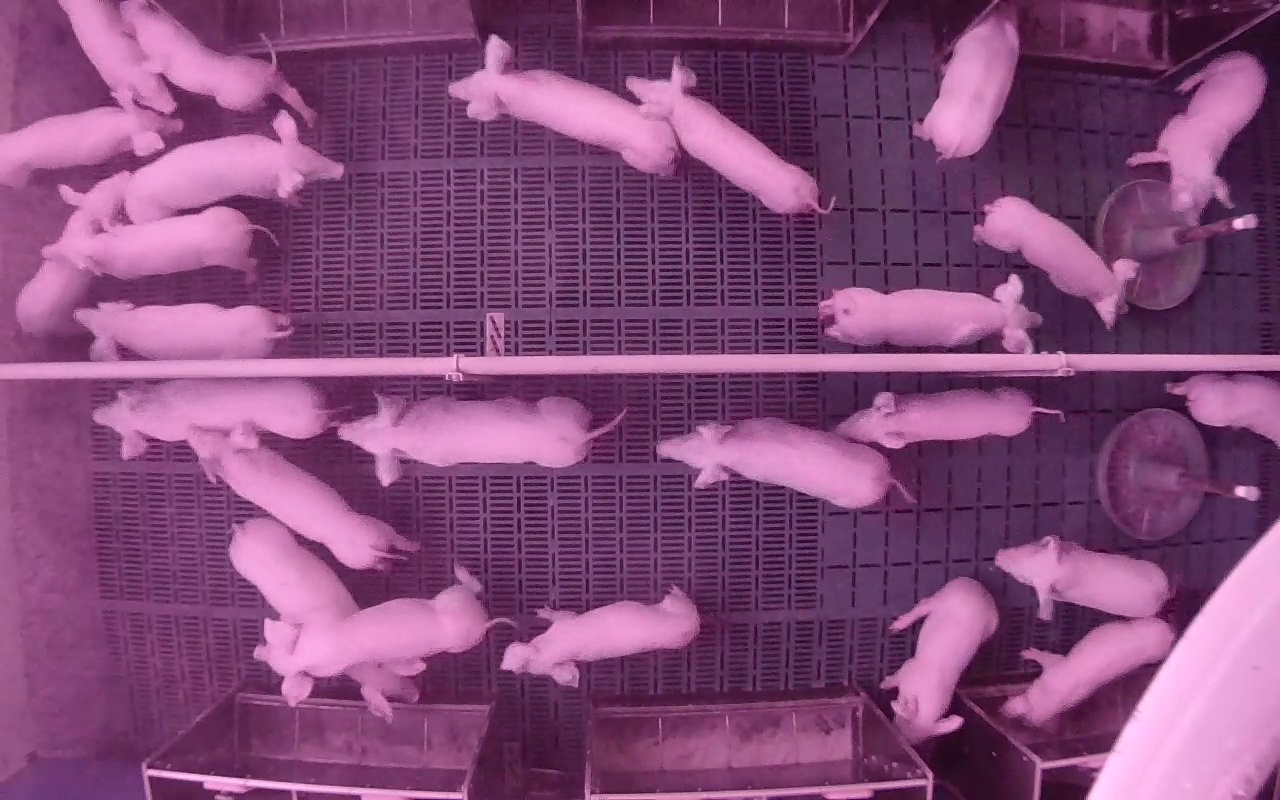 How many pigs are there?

25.